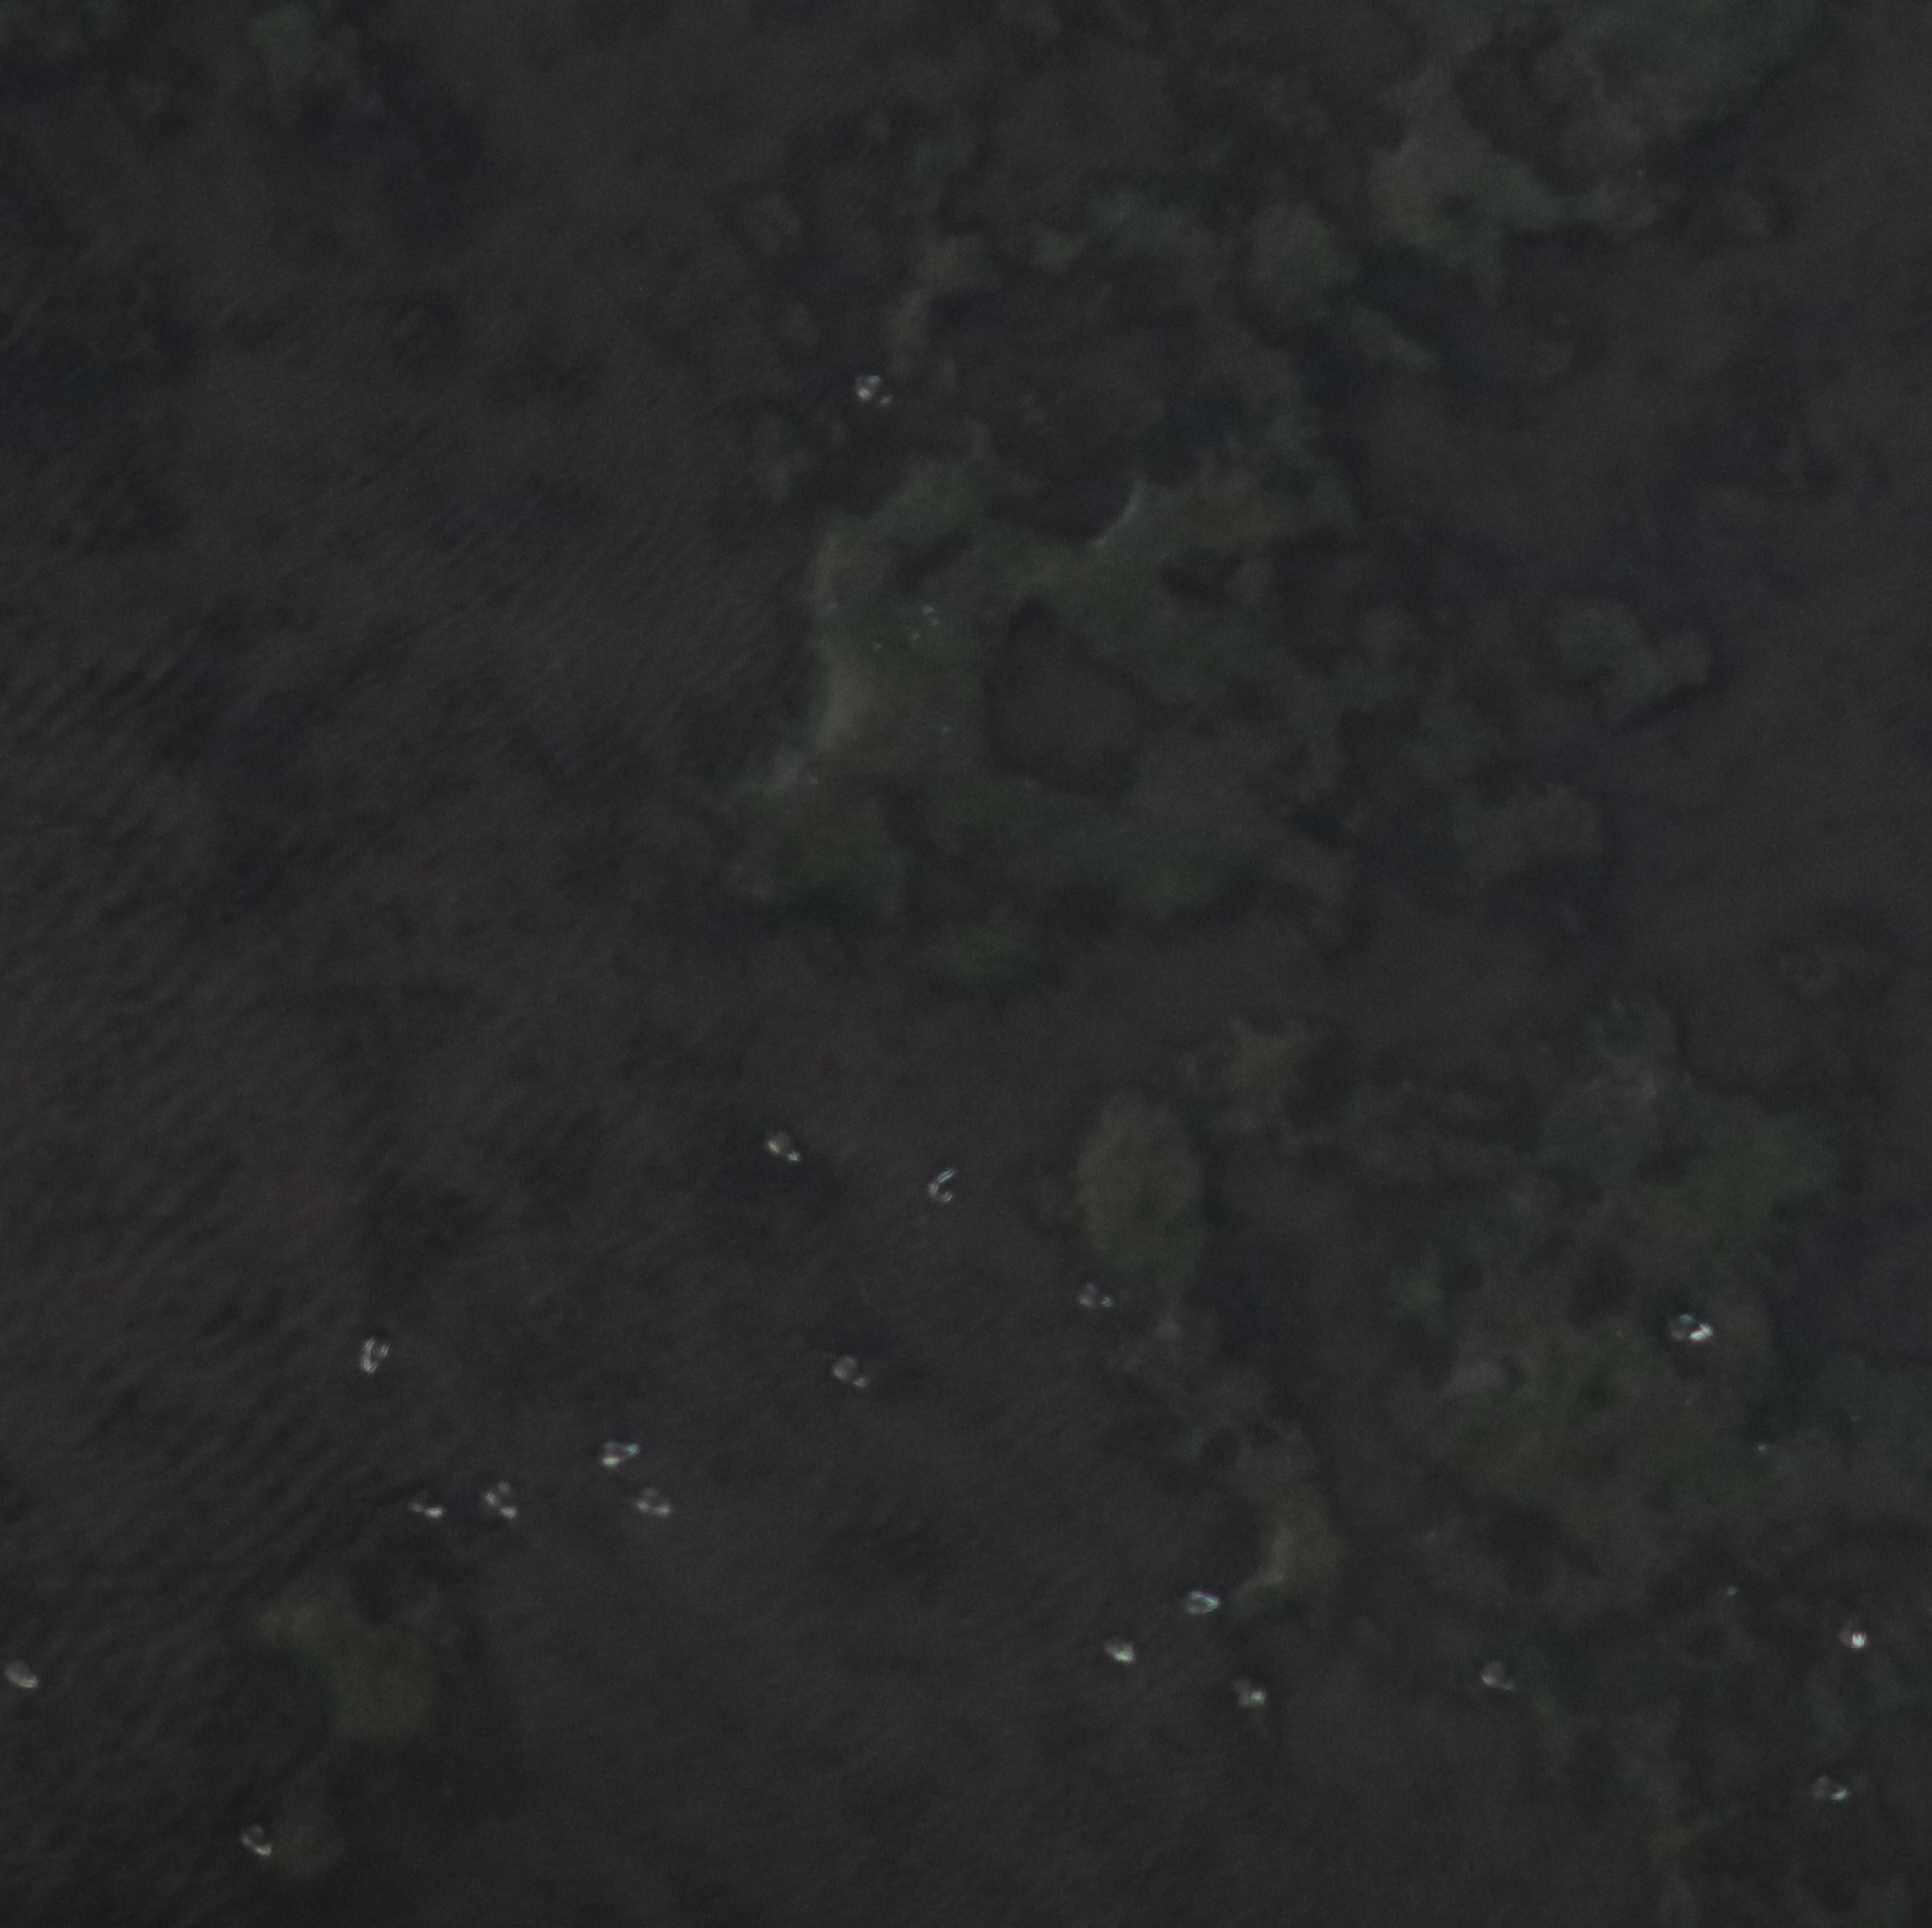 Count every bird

19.